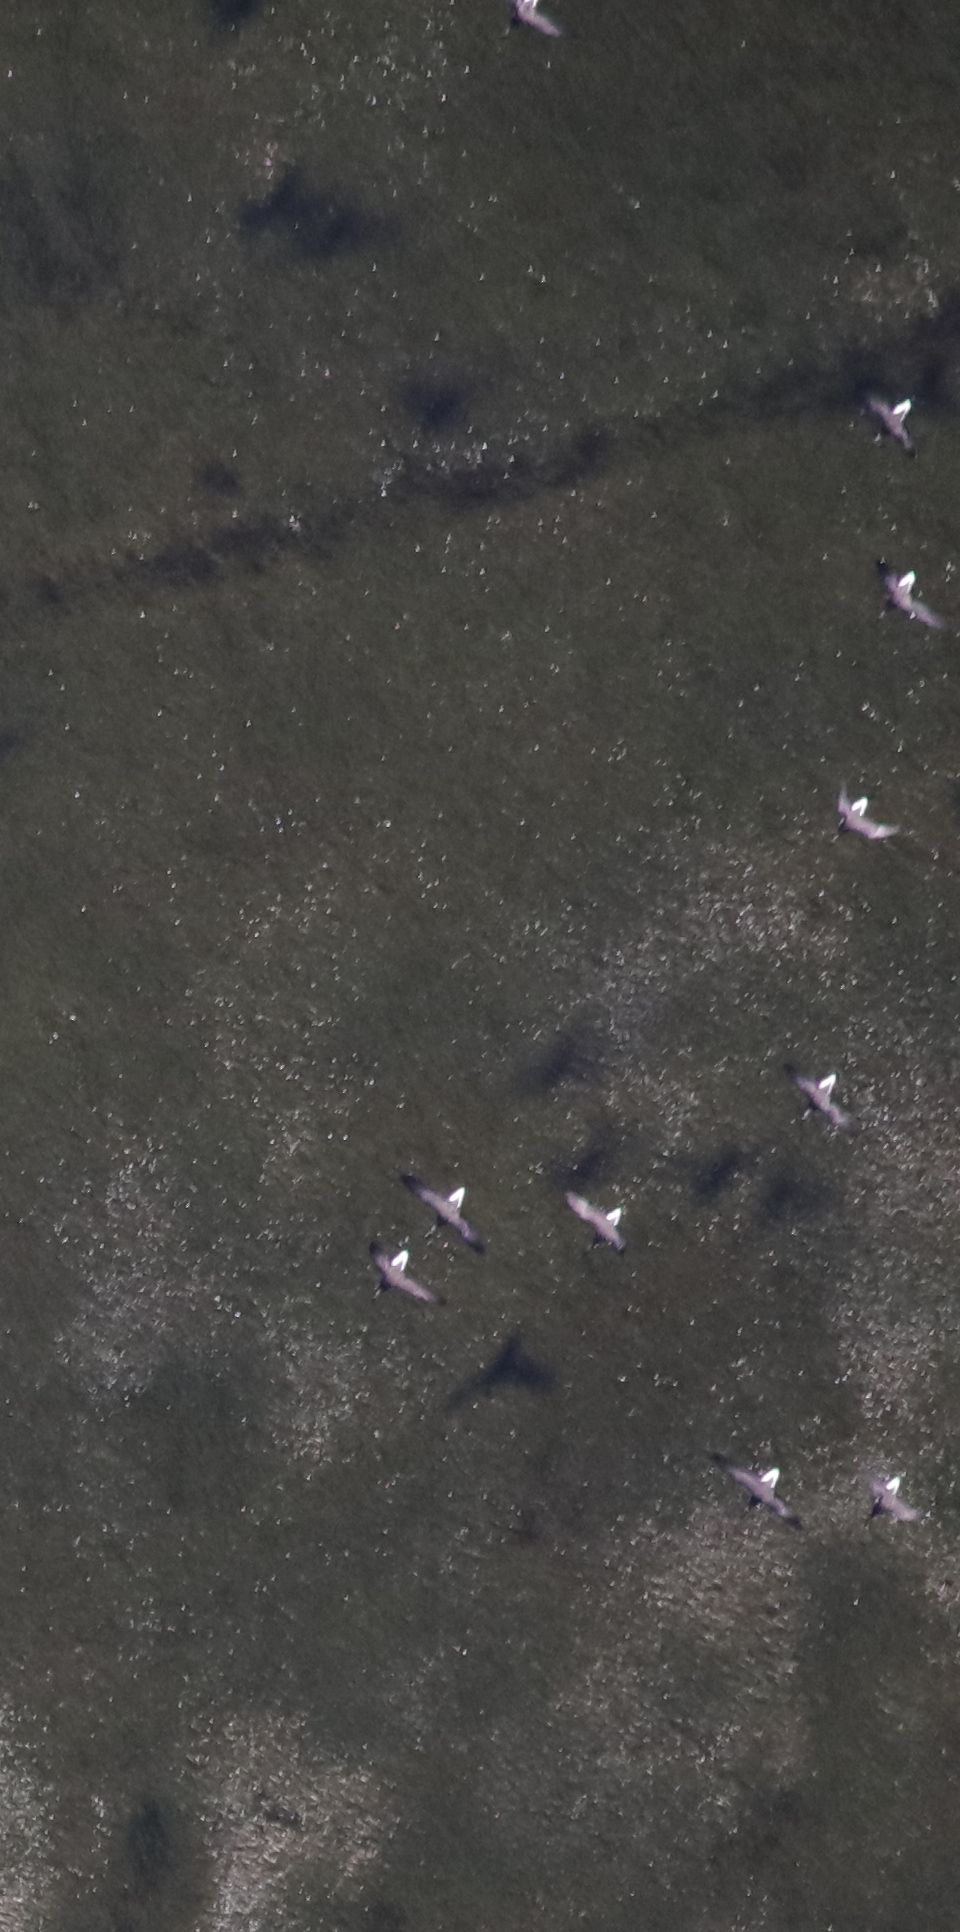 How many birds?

10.